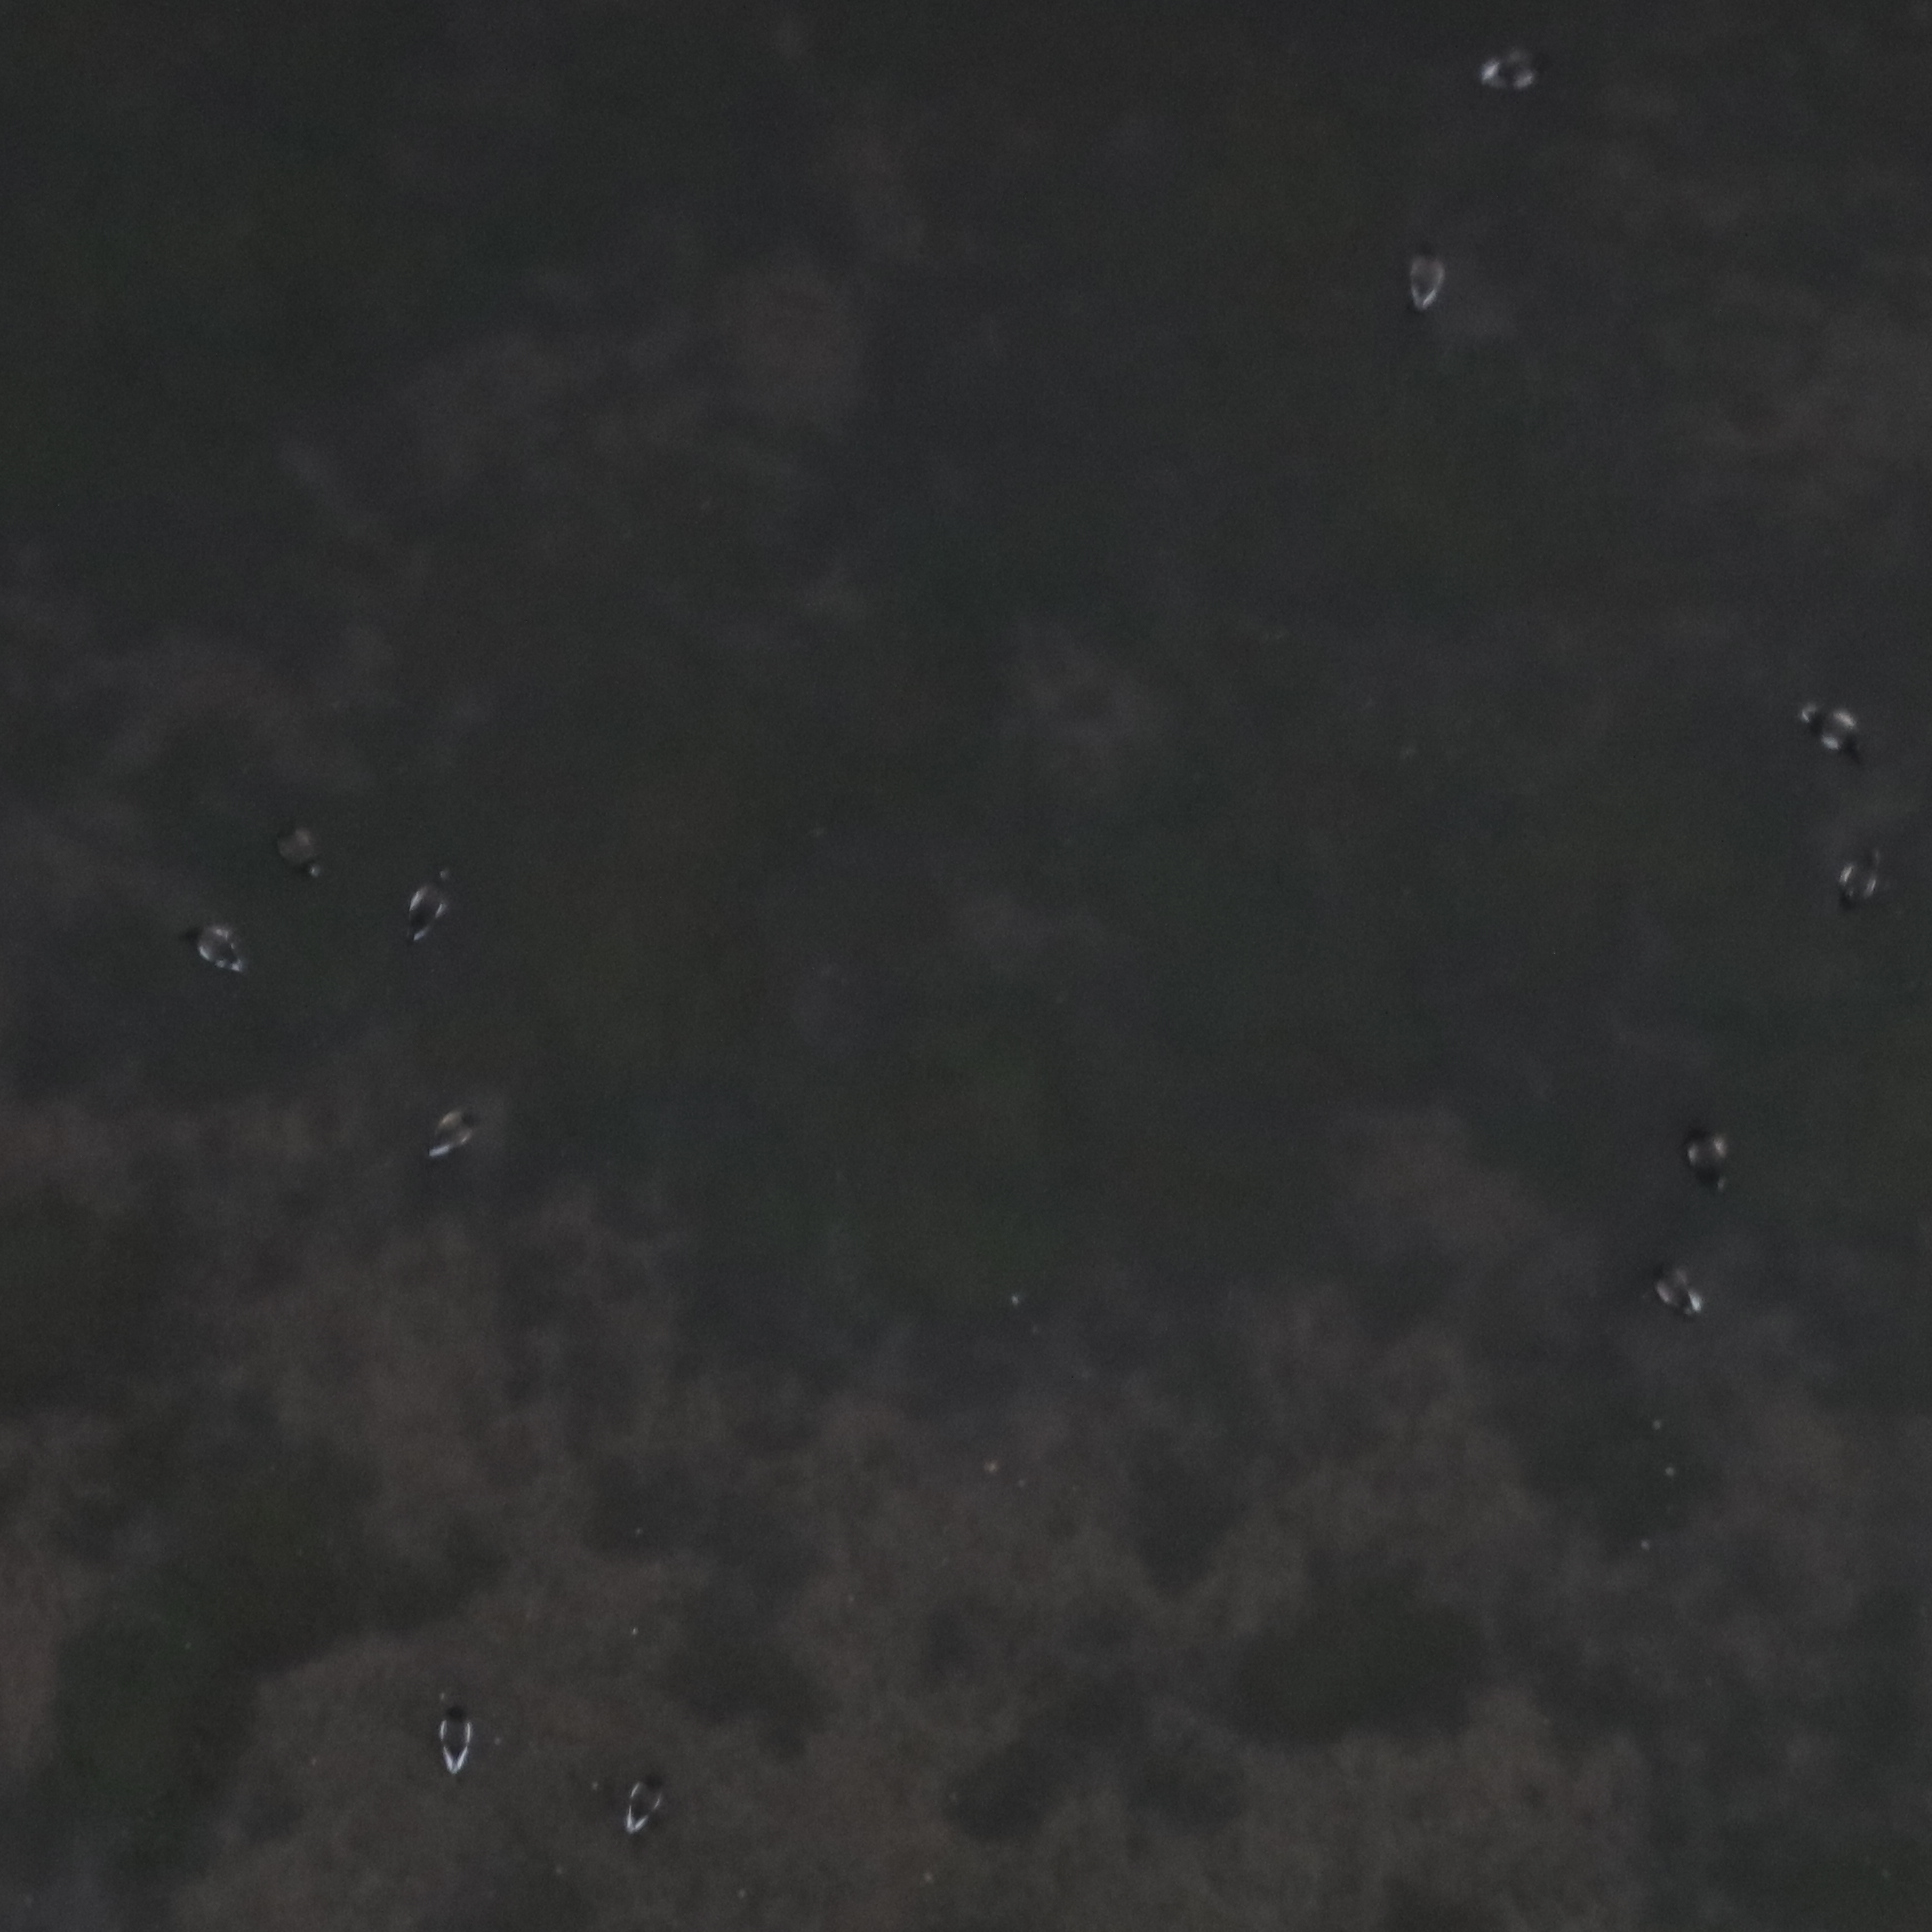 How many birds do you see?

12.